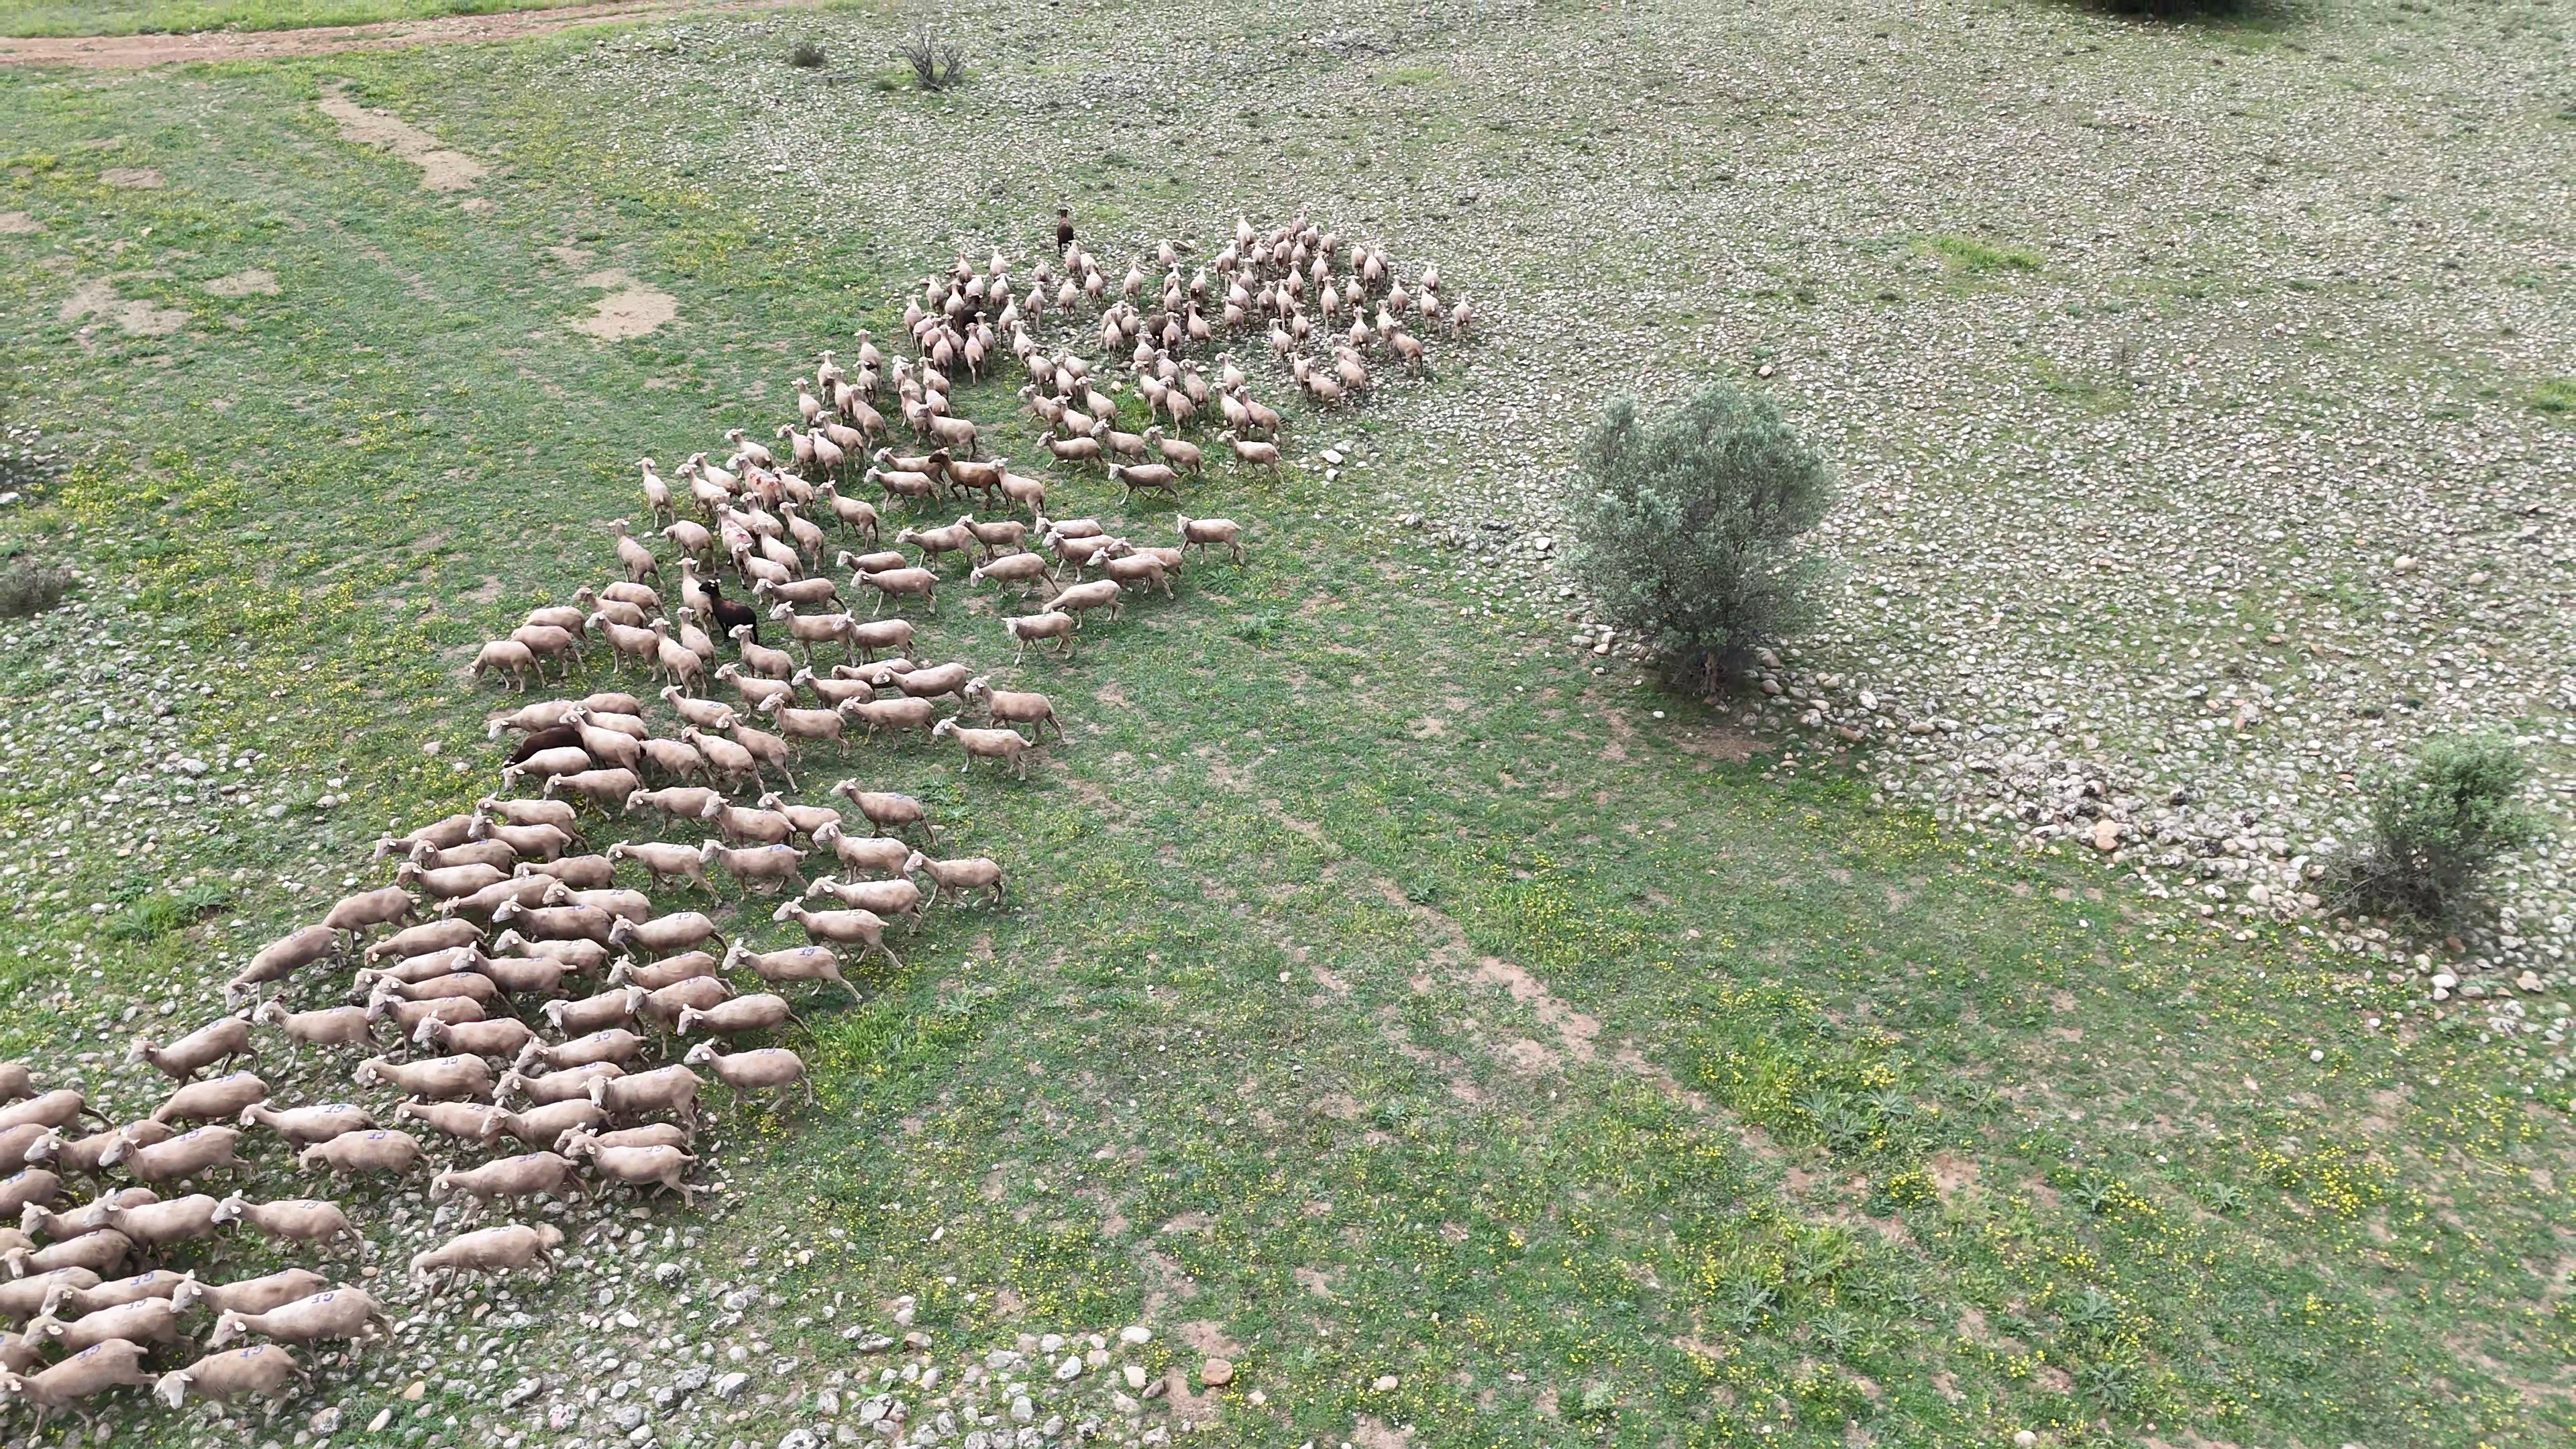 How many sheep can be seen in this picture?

235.